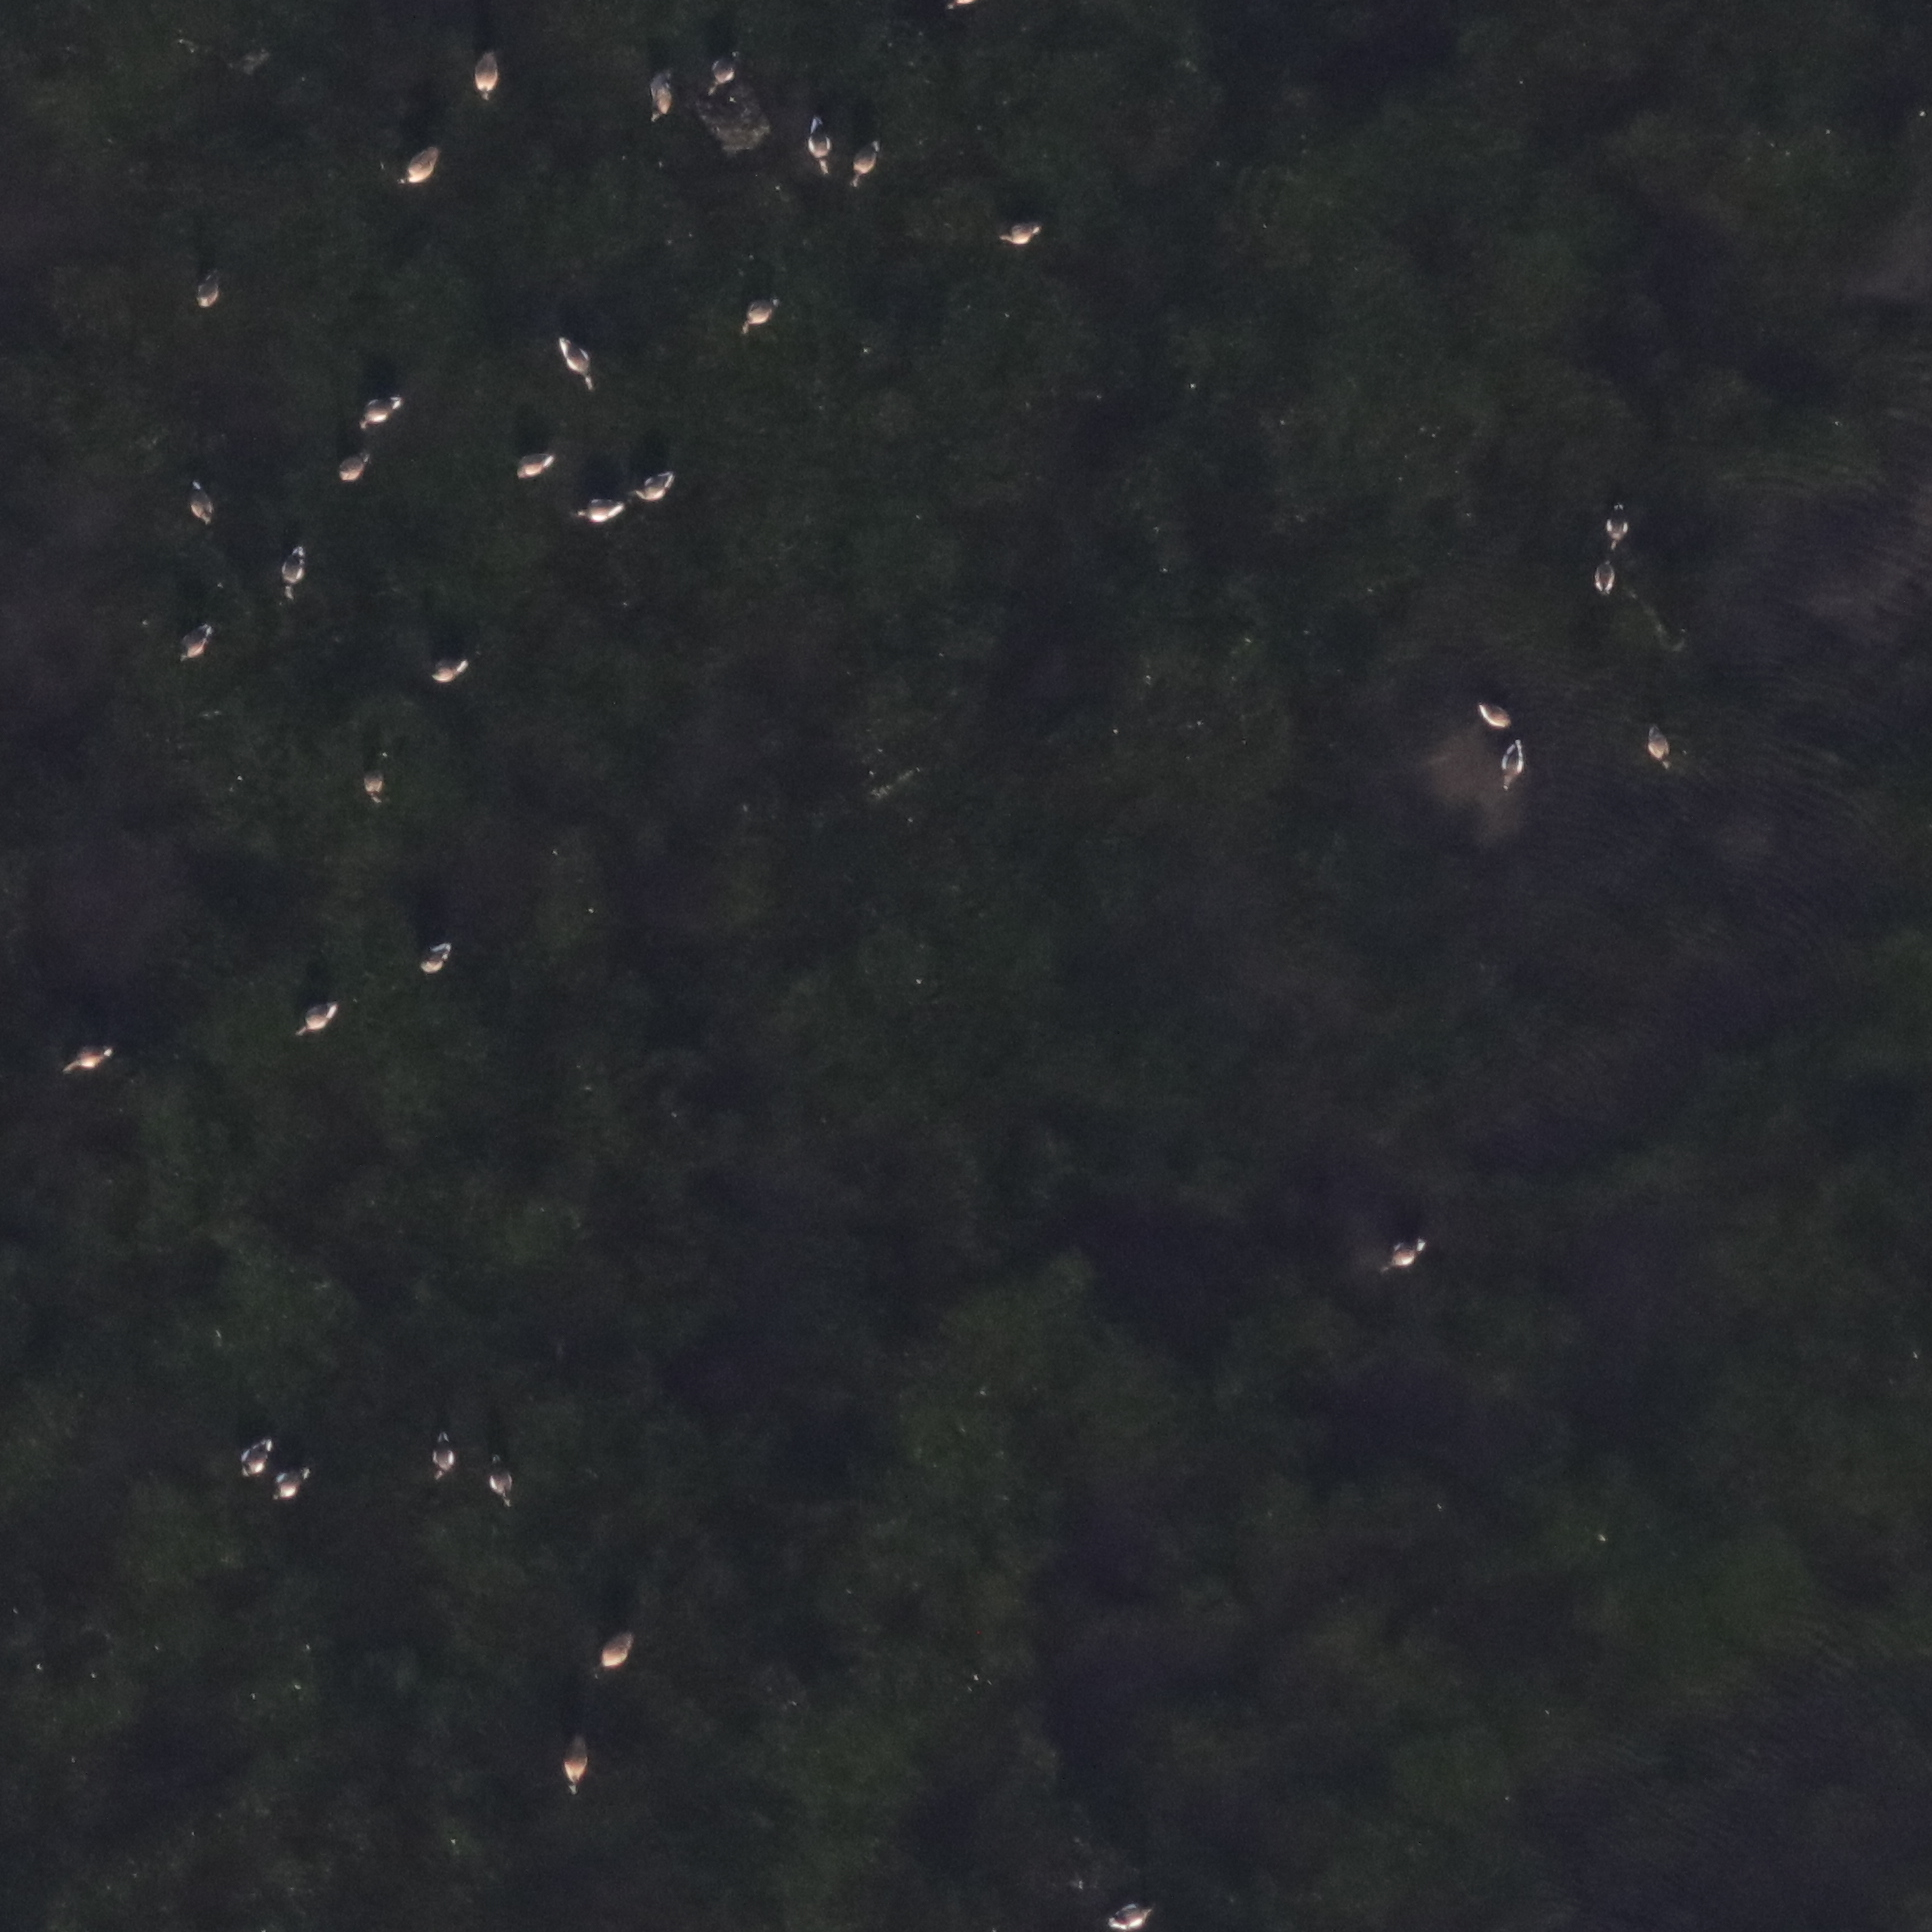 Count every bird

34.